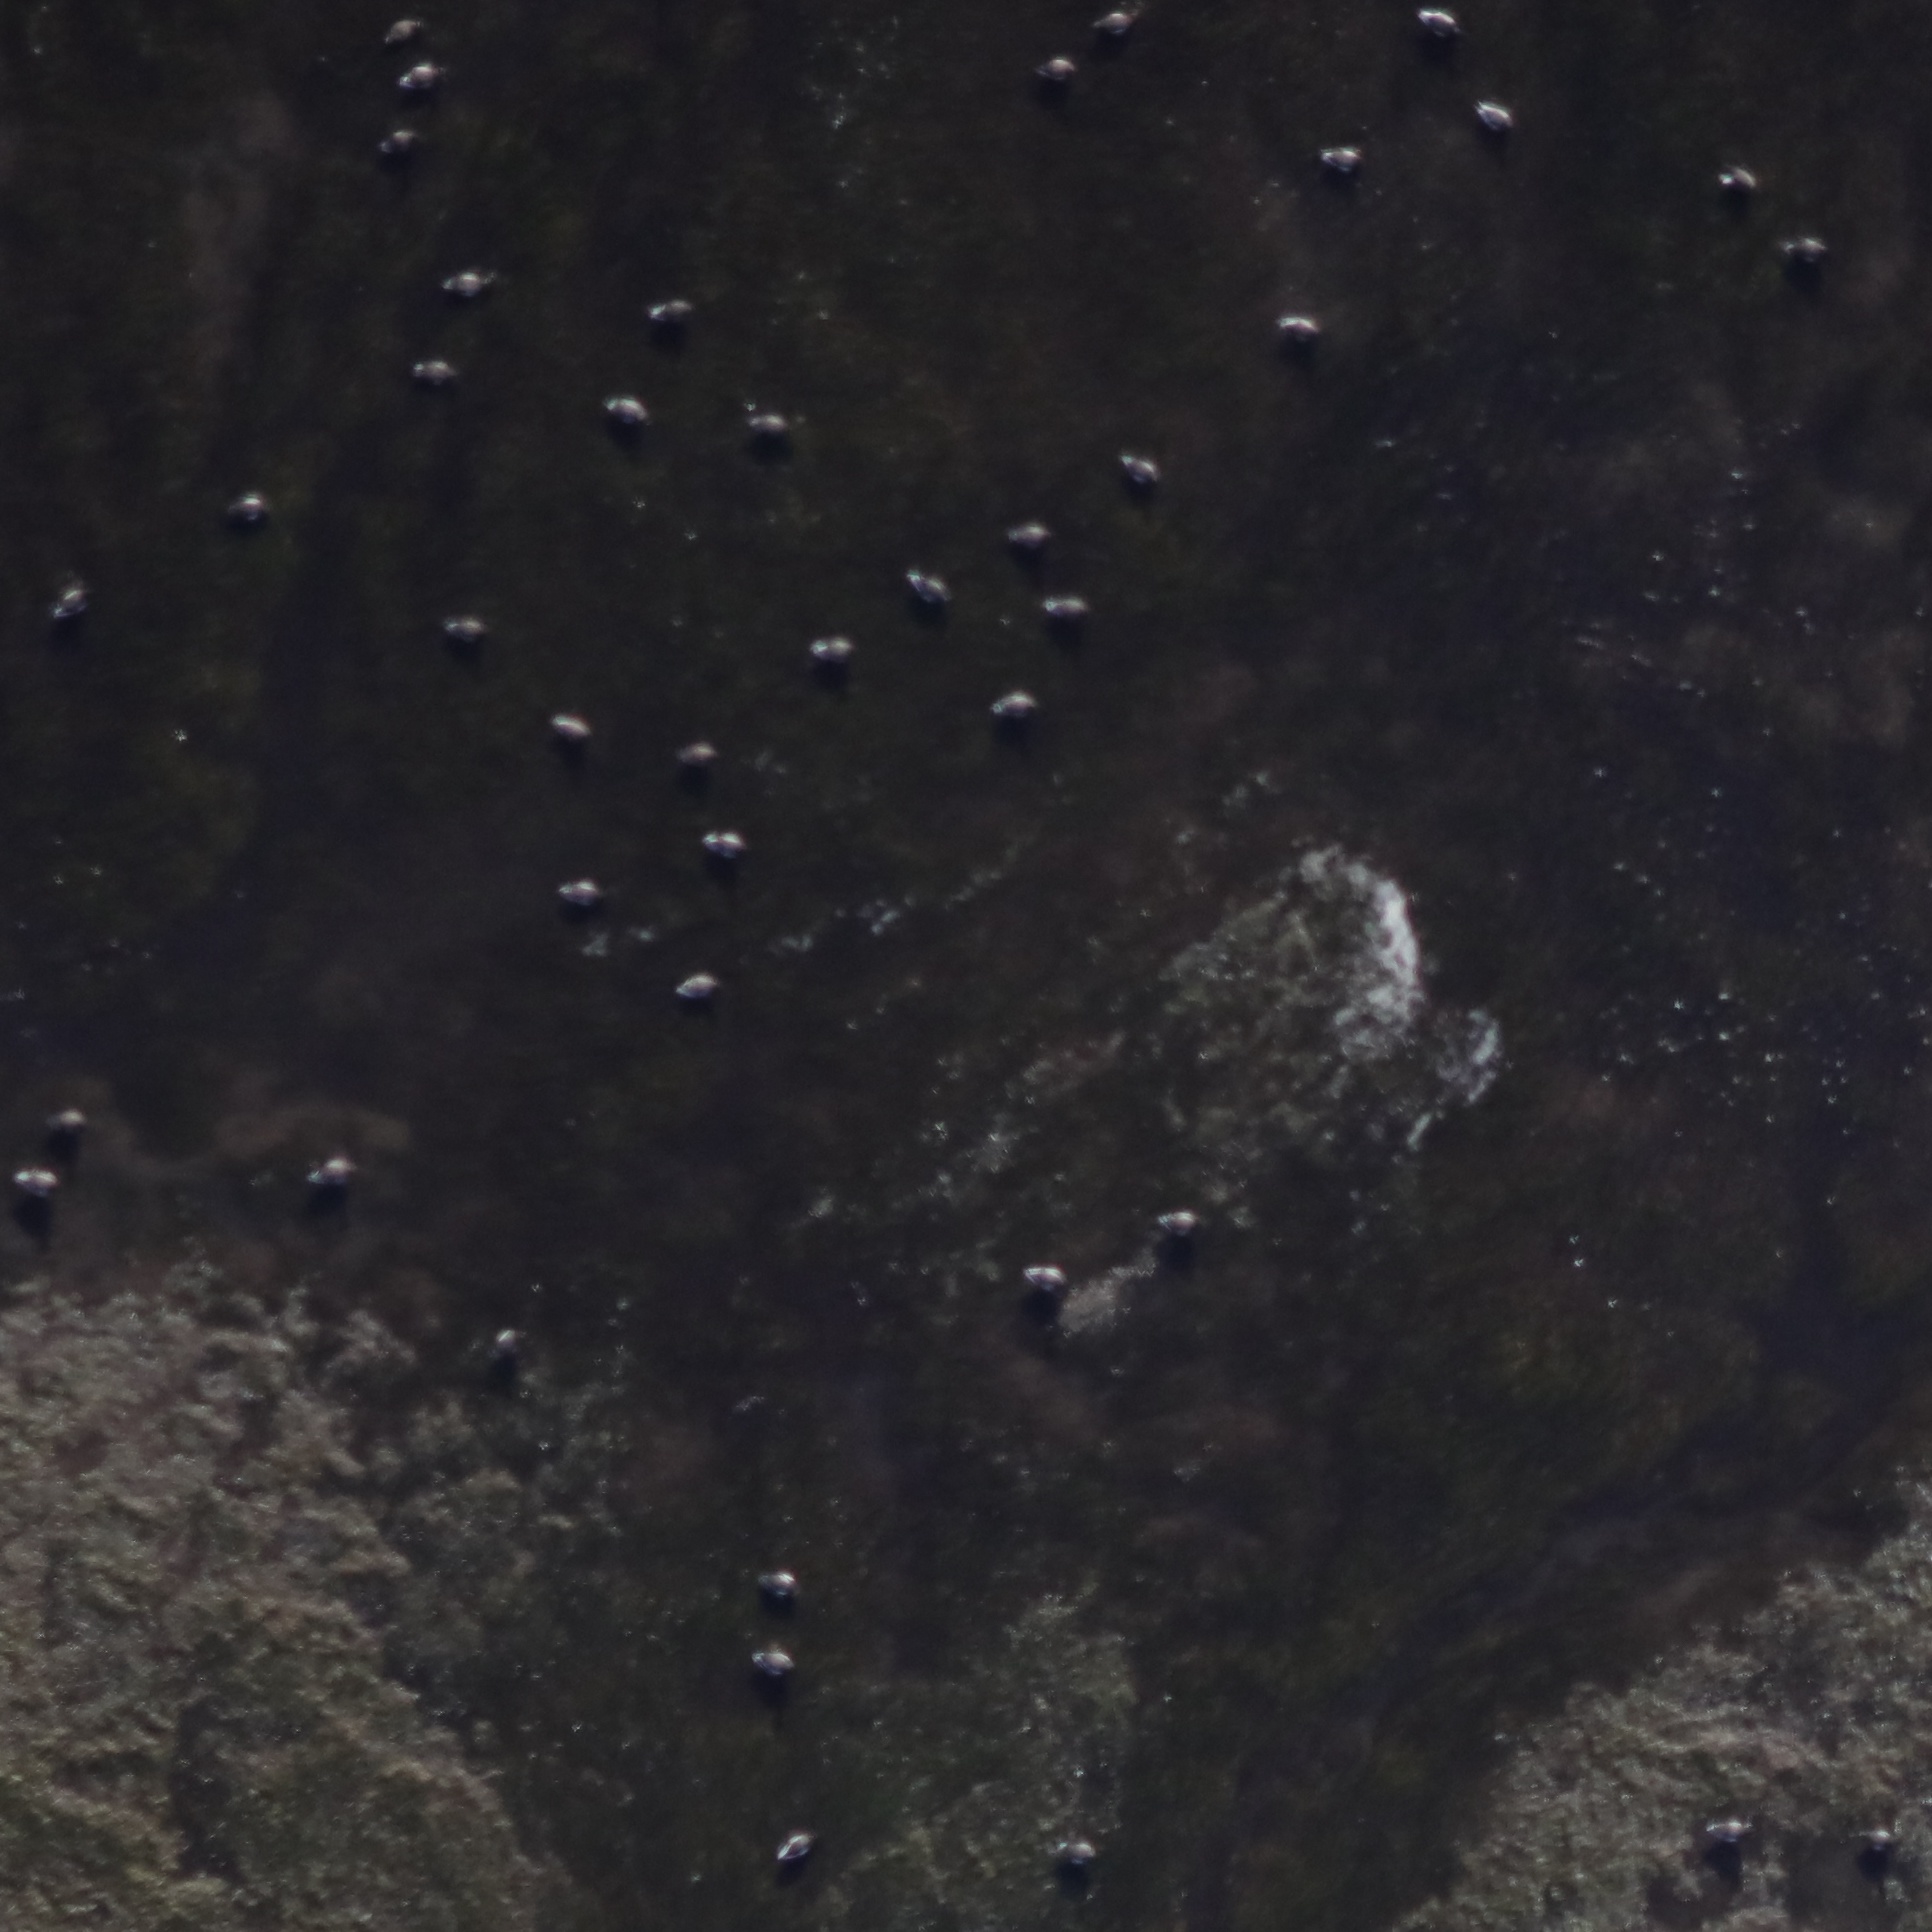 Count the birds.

42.